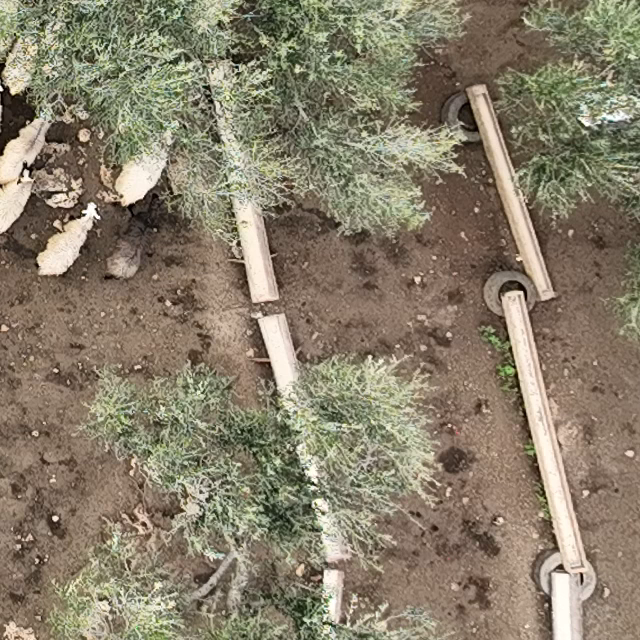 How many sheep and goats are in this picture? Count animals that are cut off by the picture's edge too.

8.